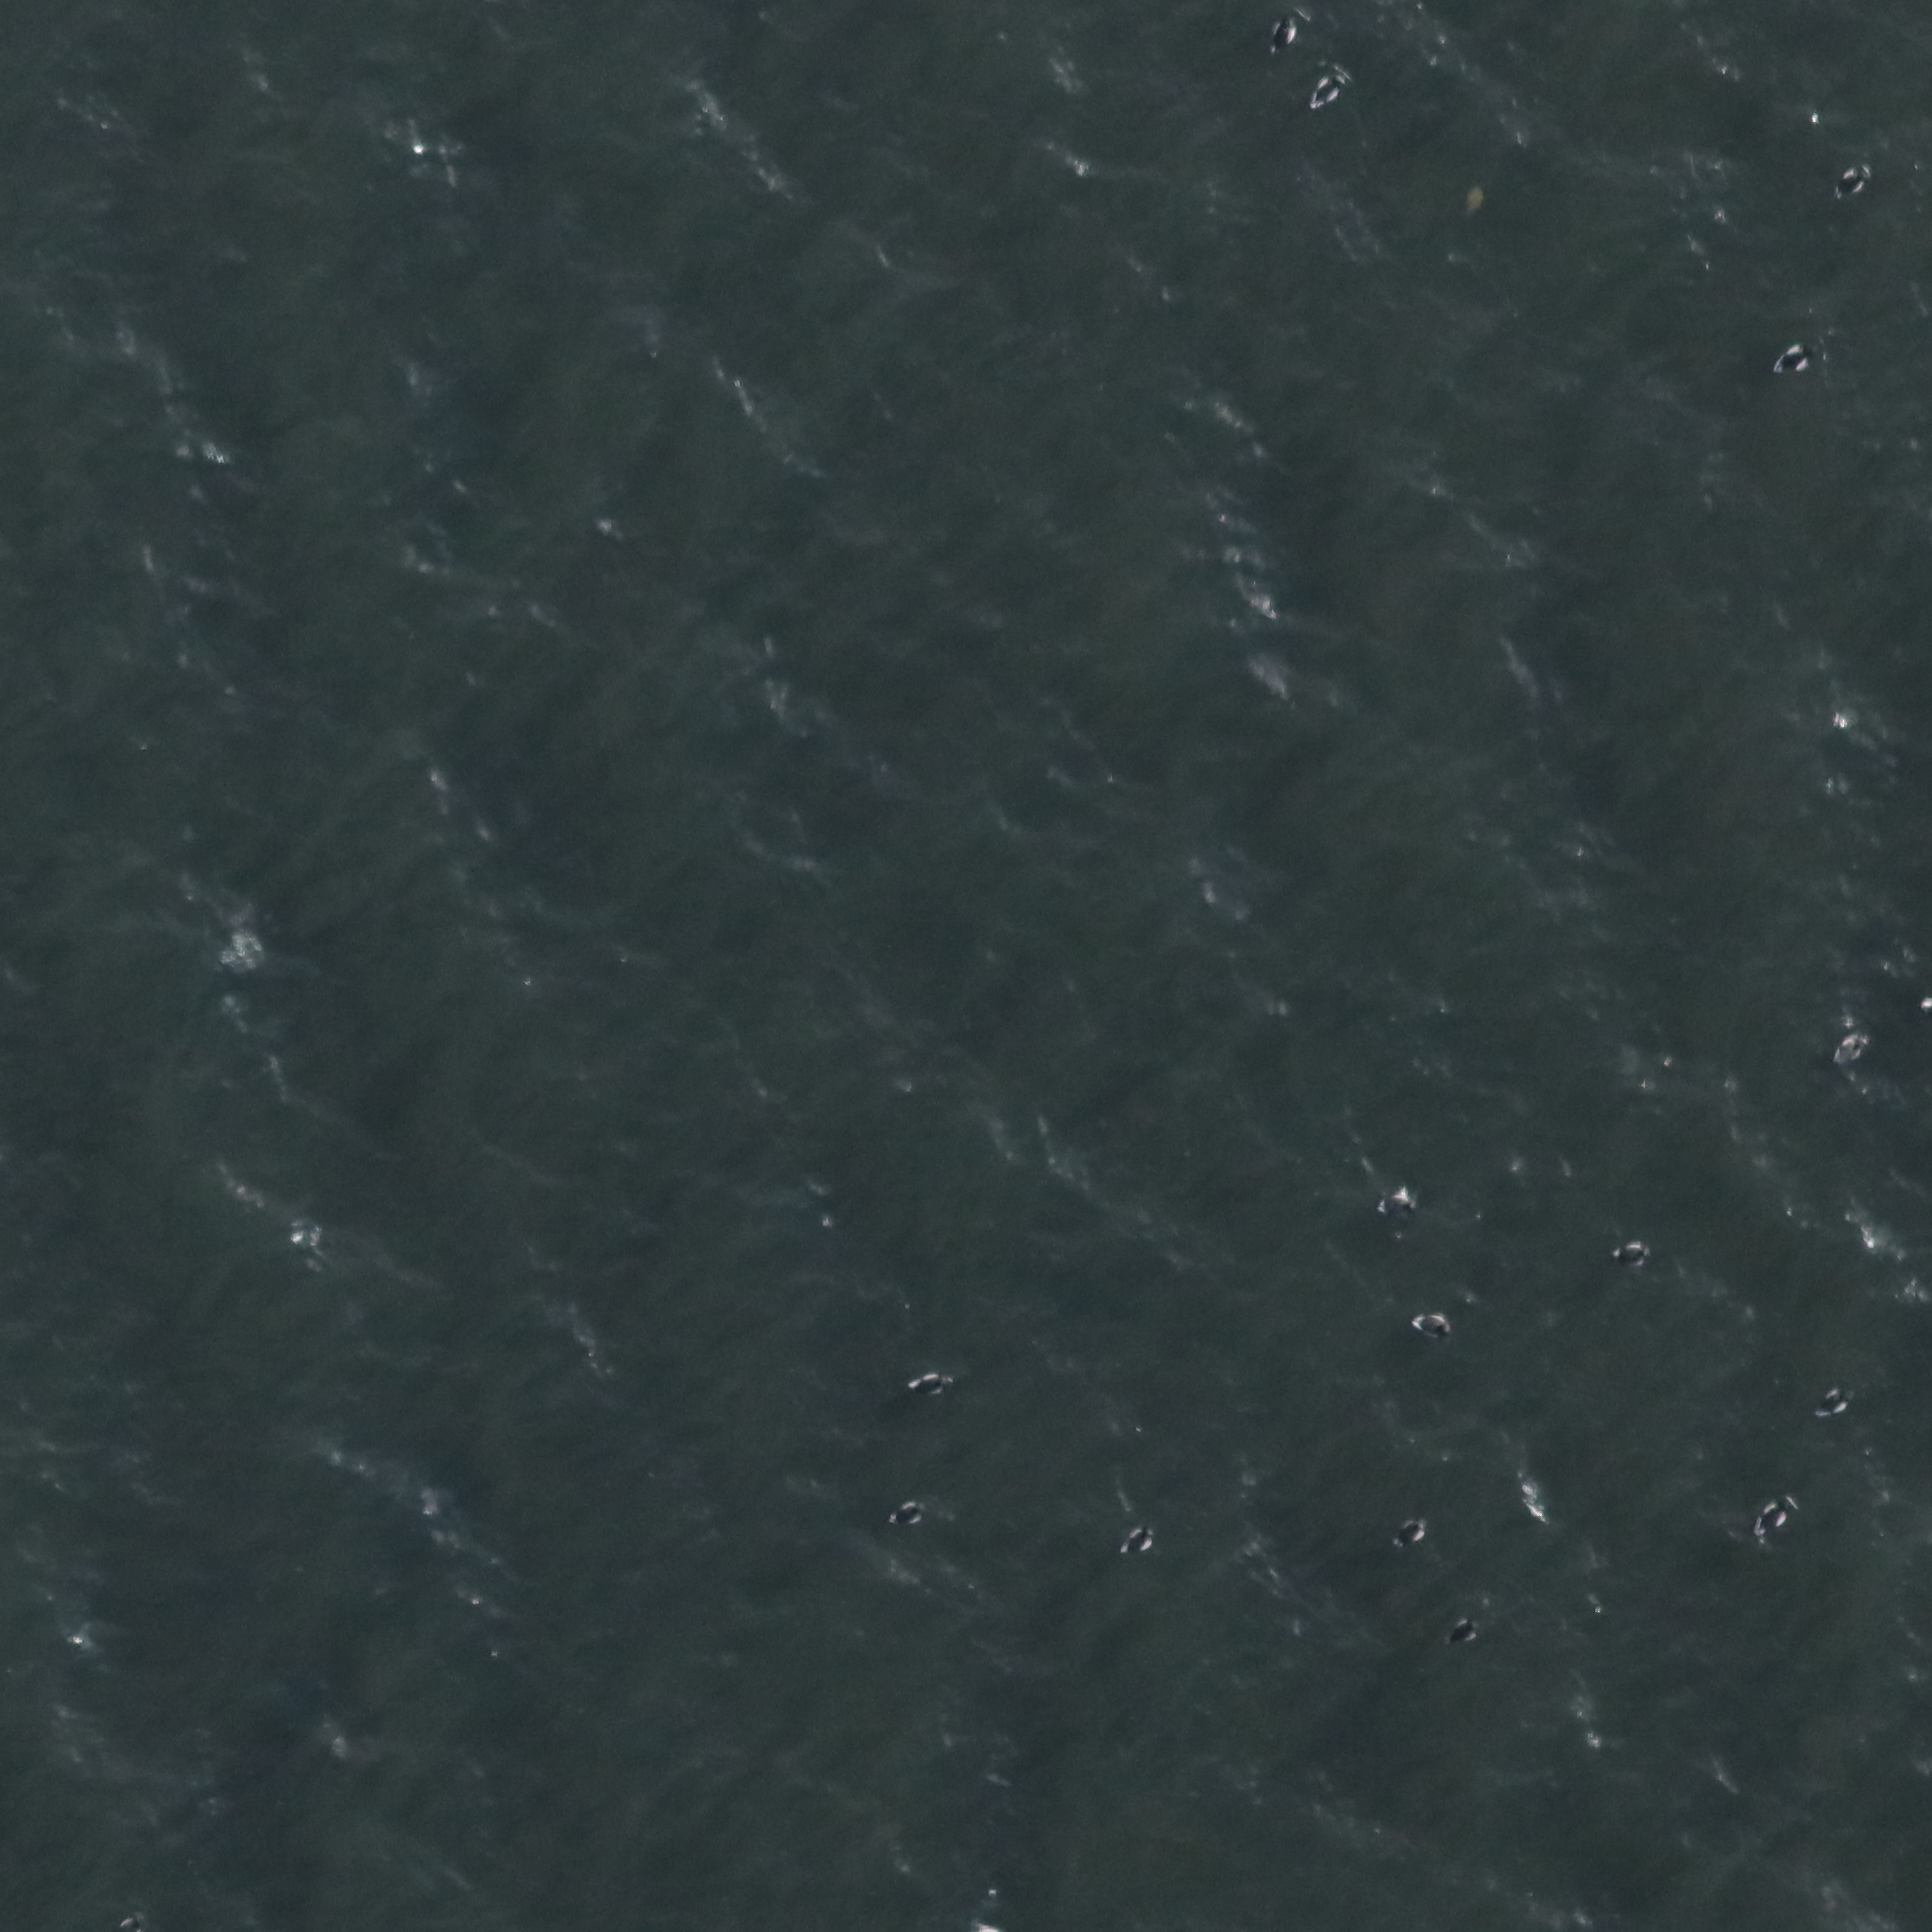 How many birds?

15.